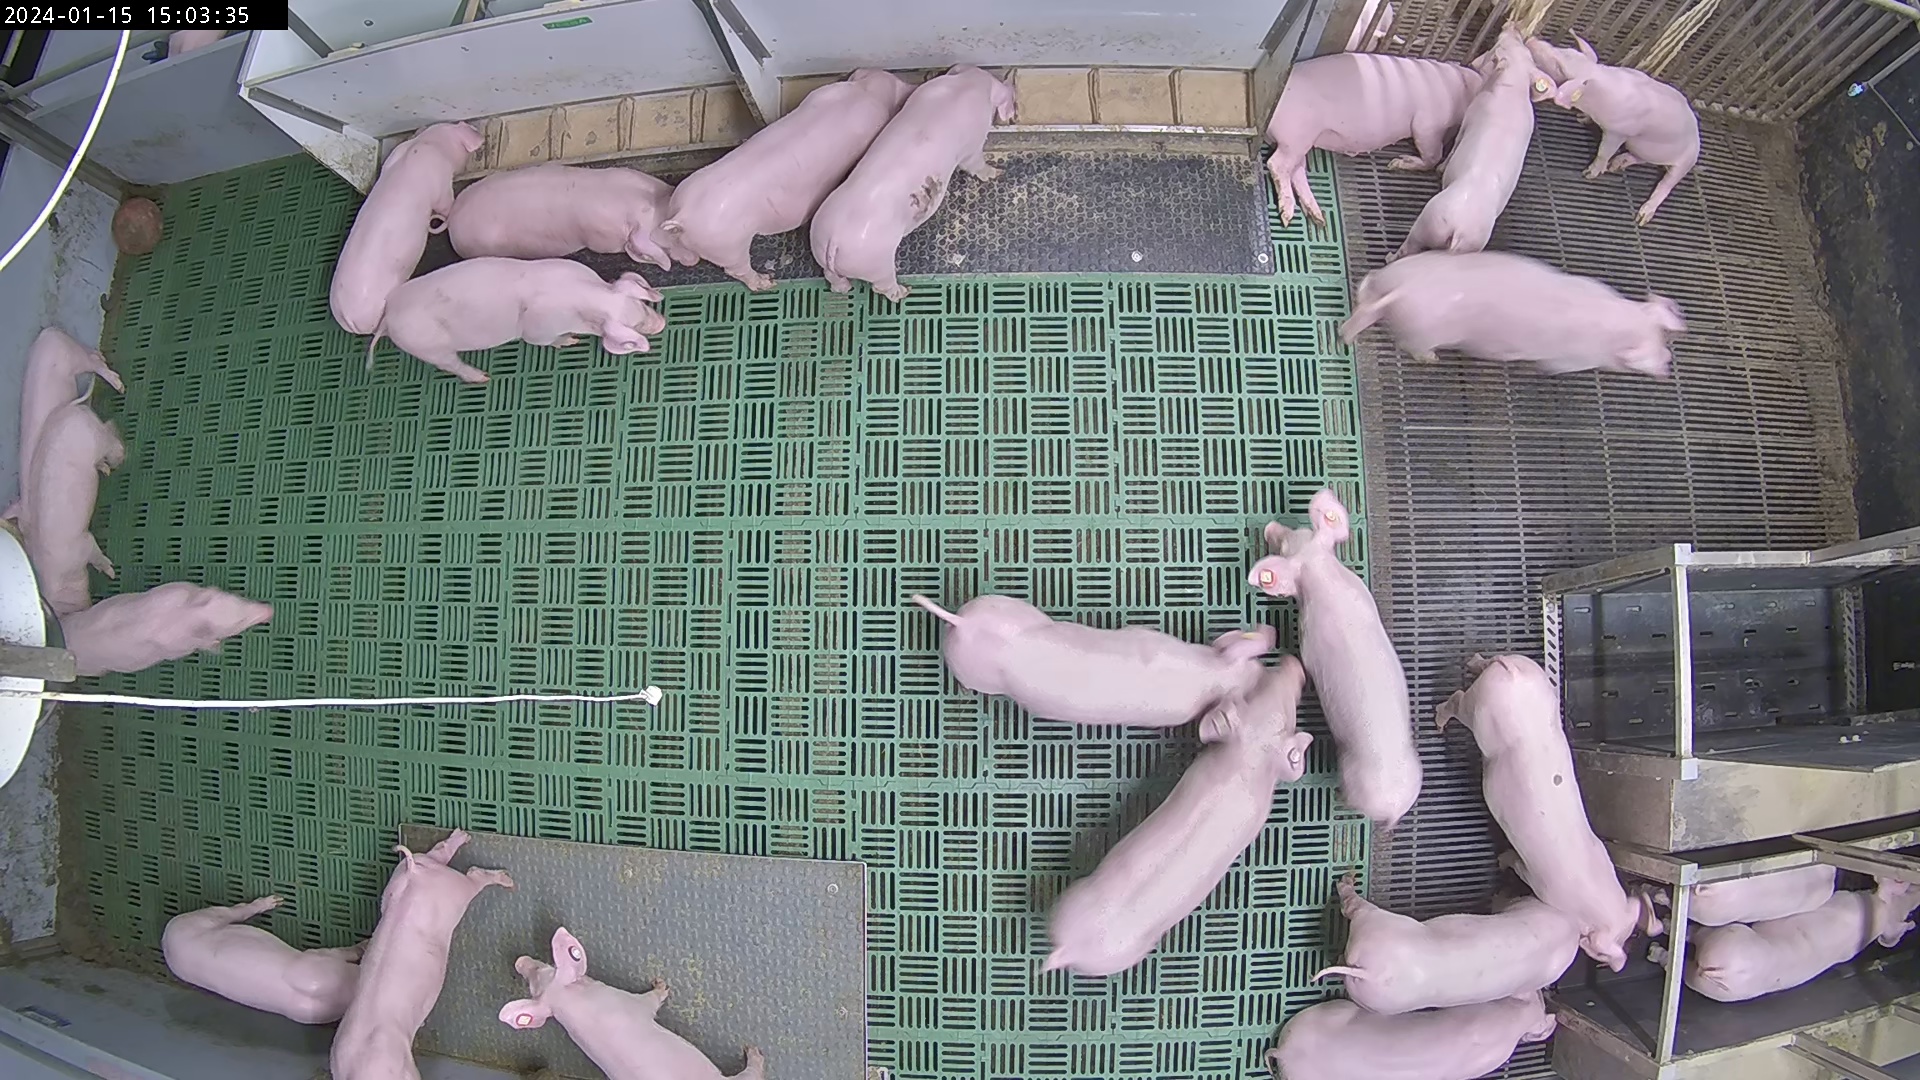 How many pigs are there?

24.